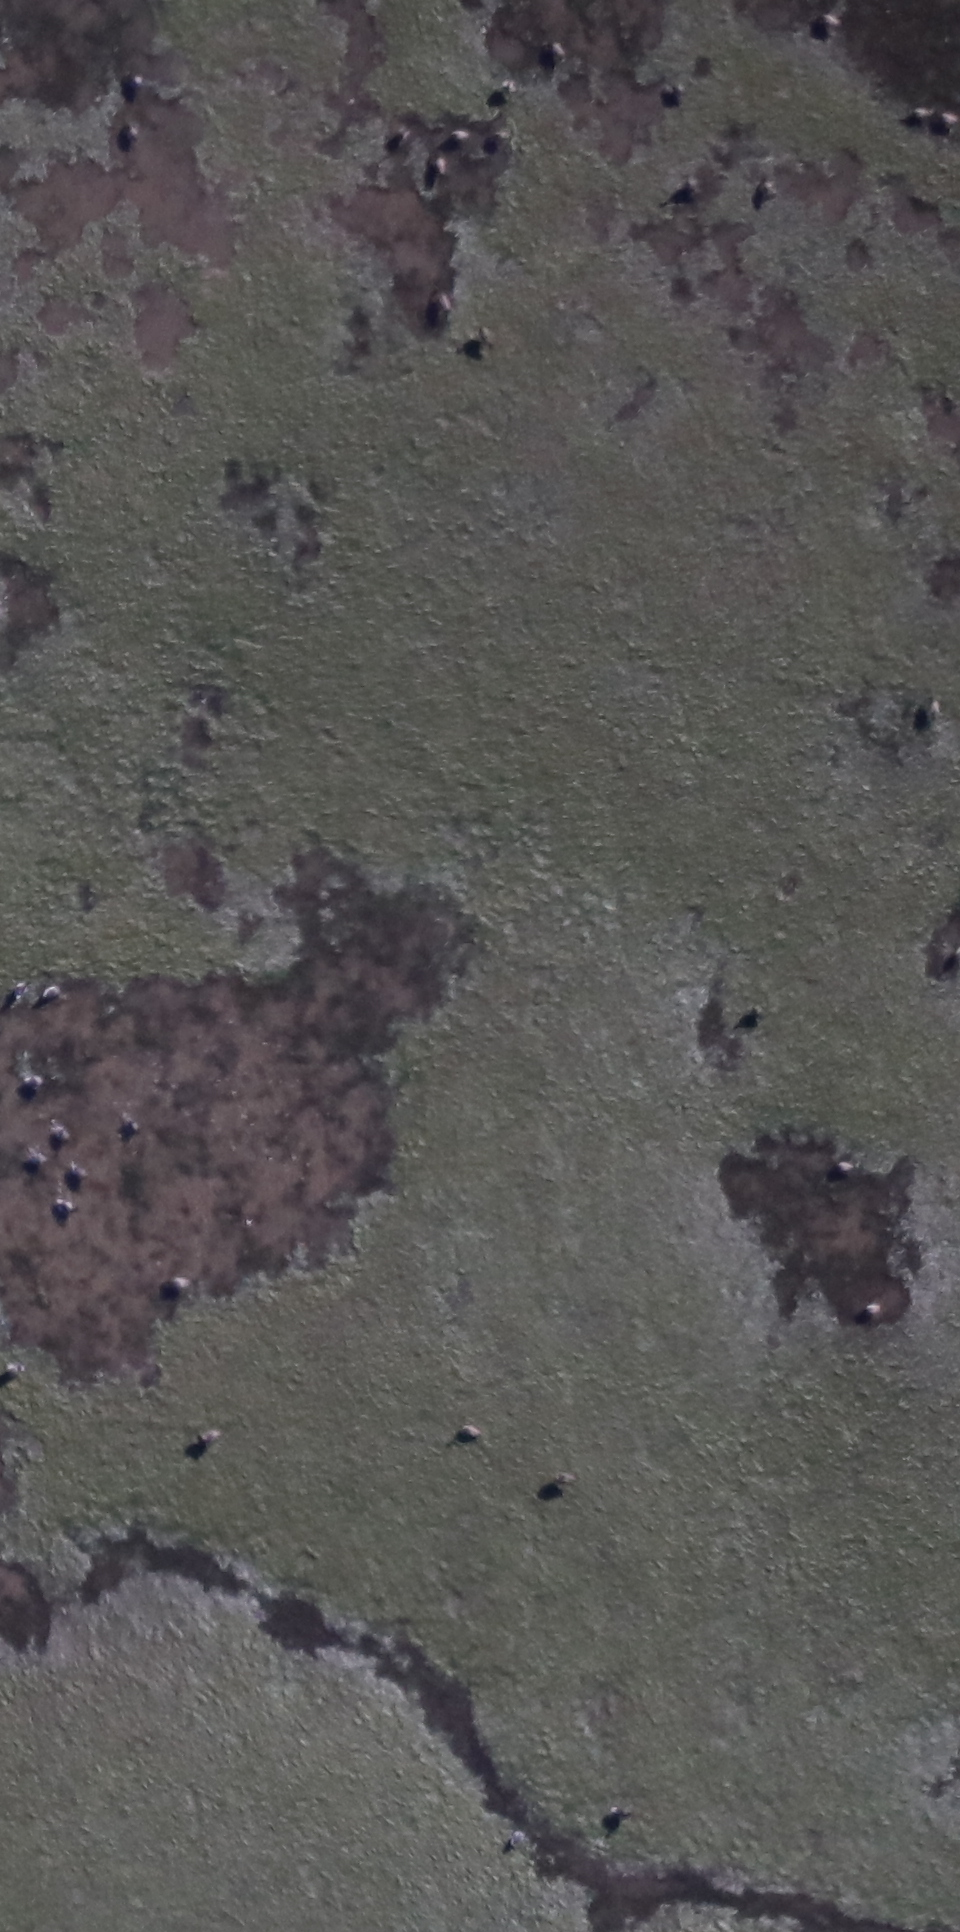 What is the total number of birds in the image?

34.